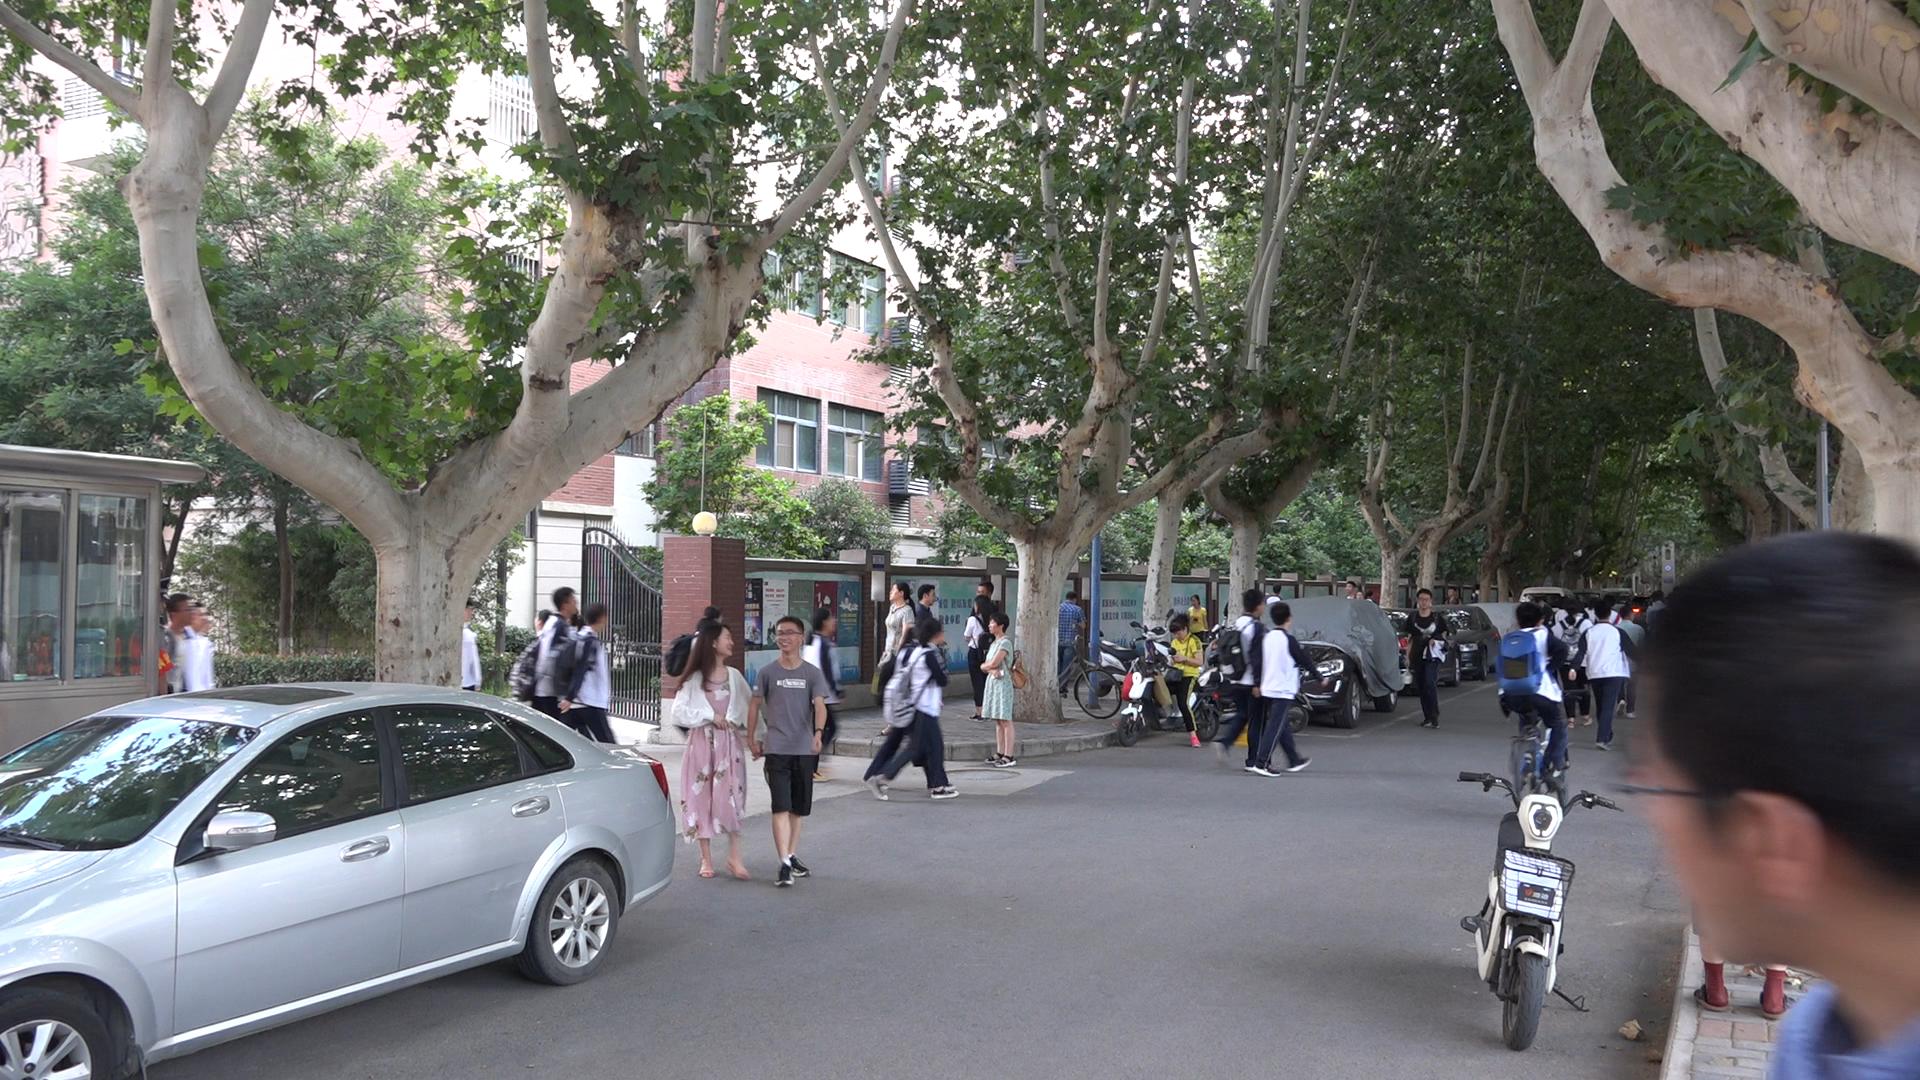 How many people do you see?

41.